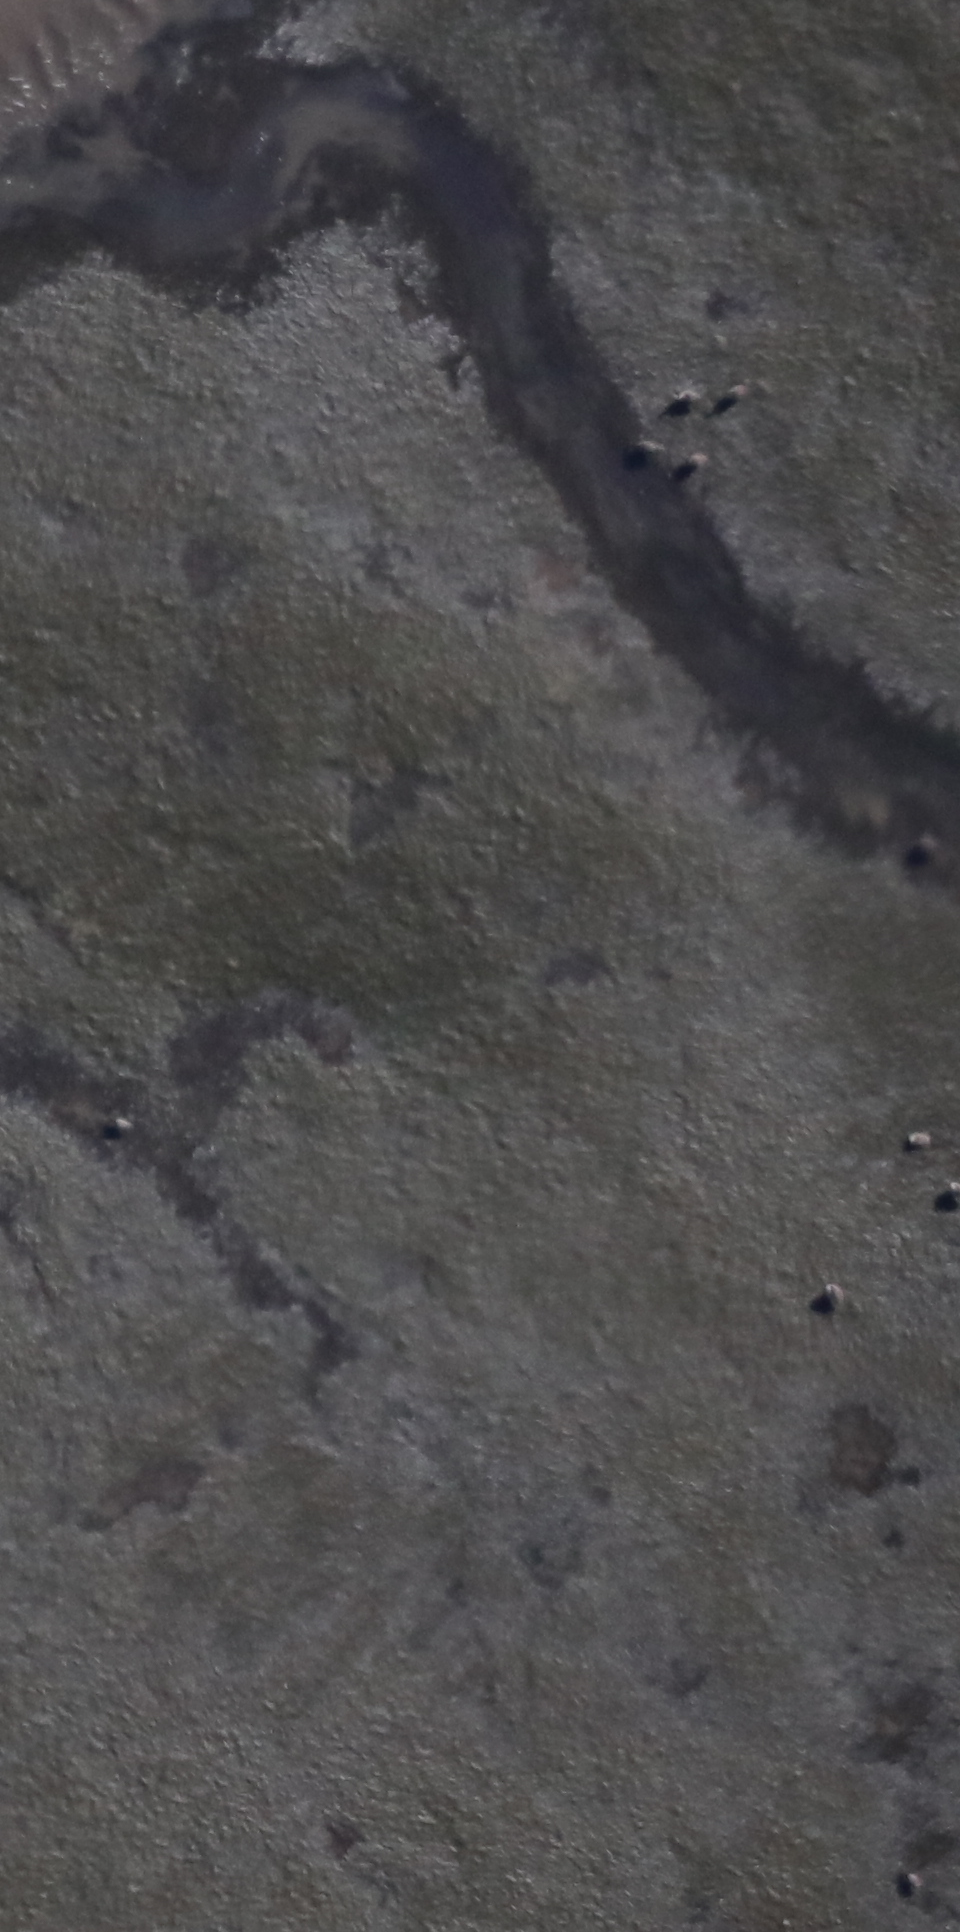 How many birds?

10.